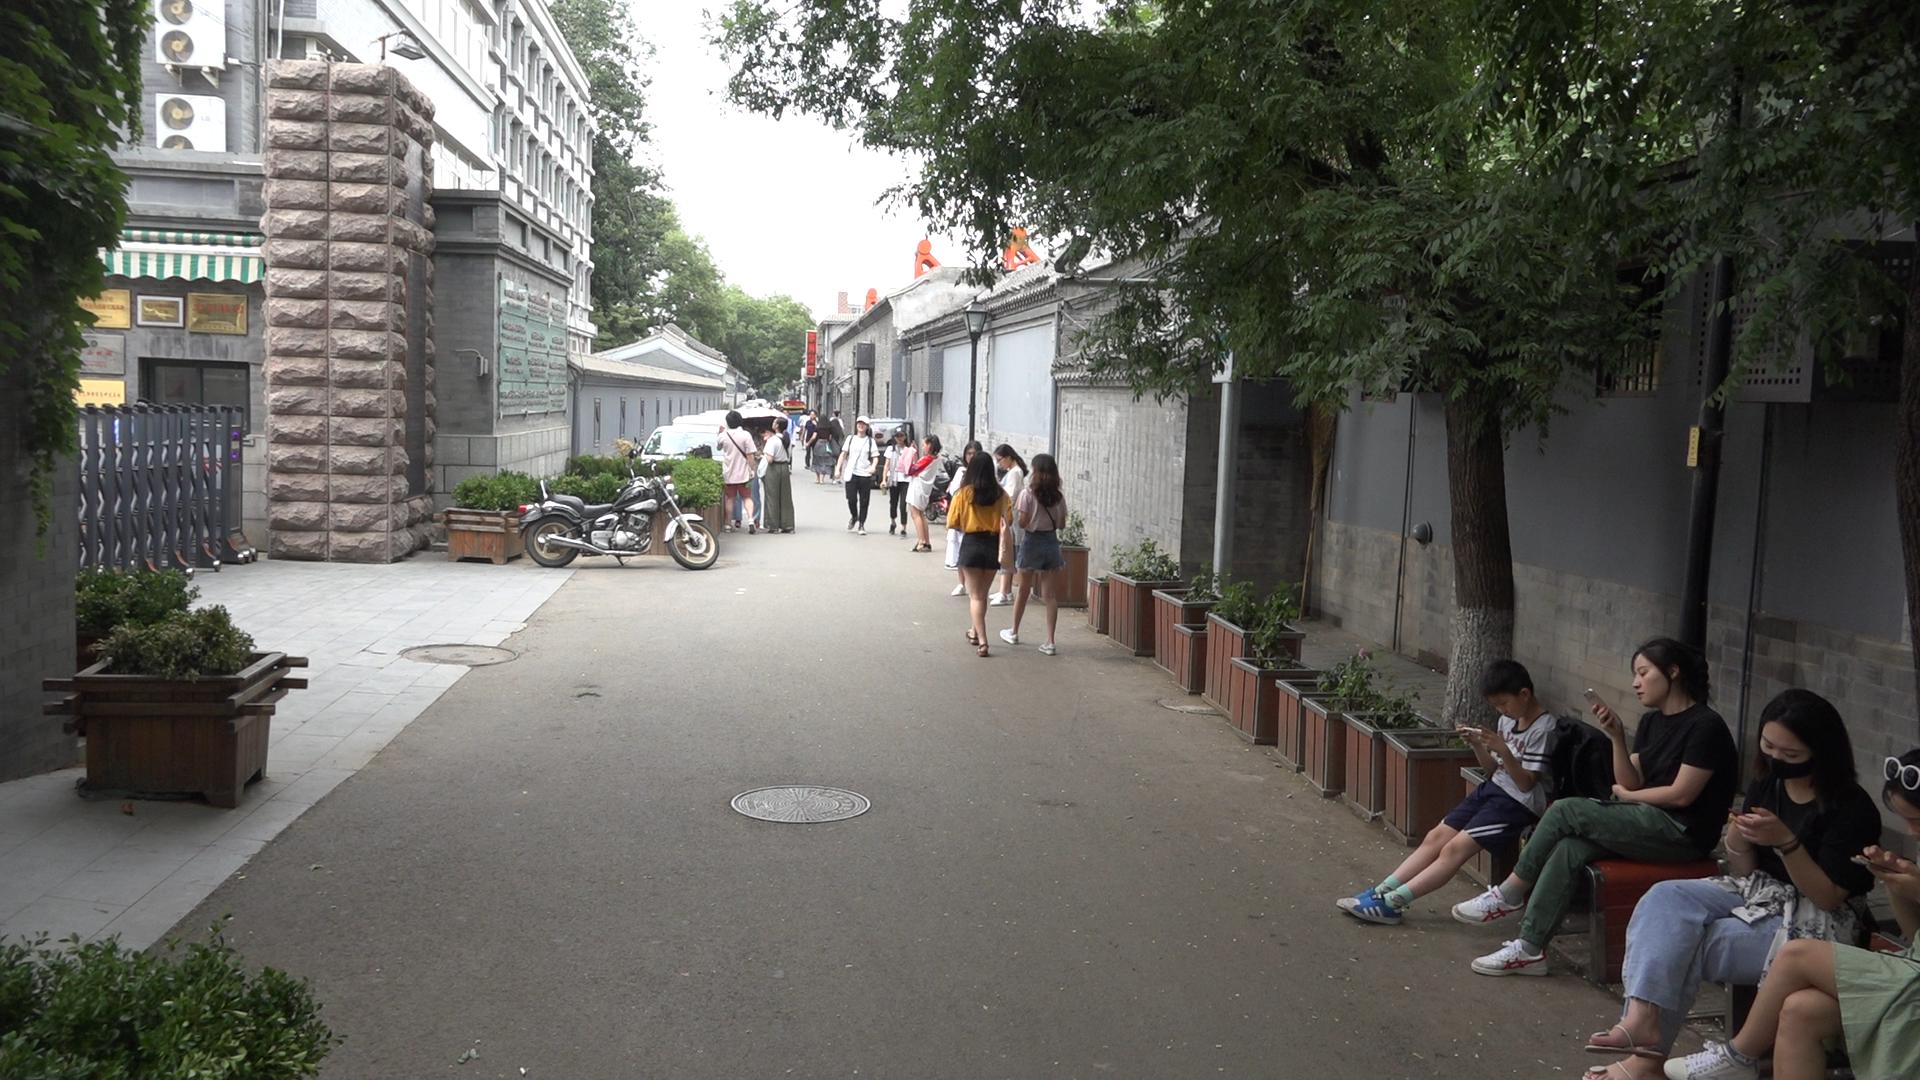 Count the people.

21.